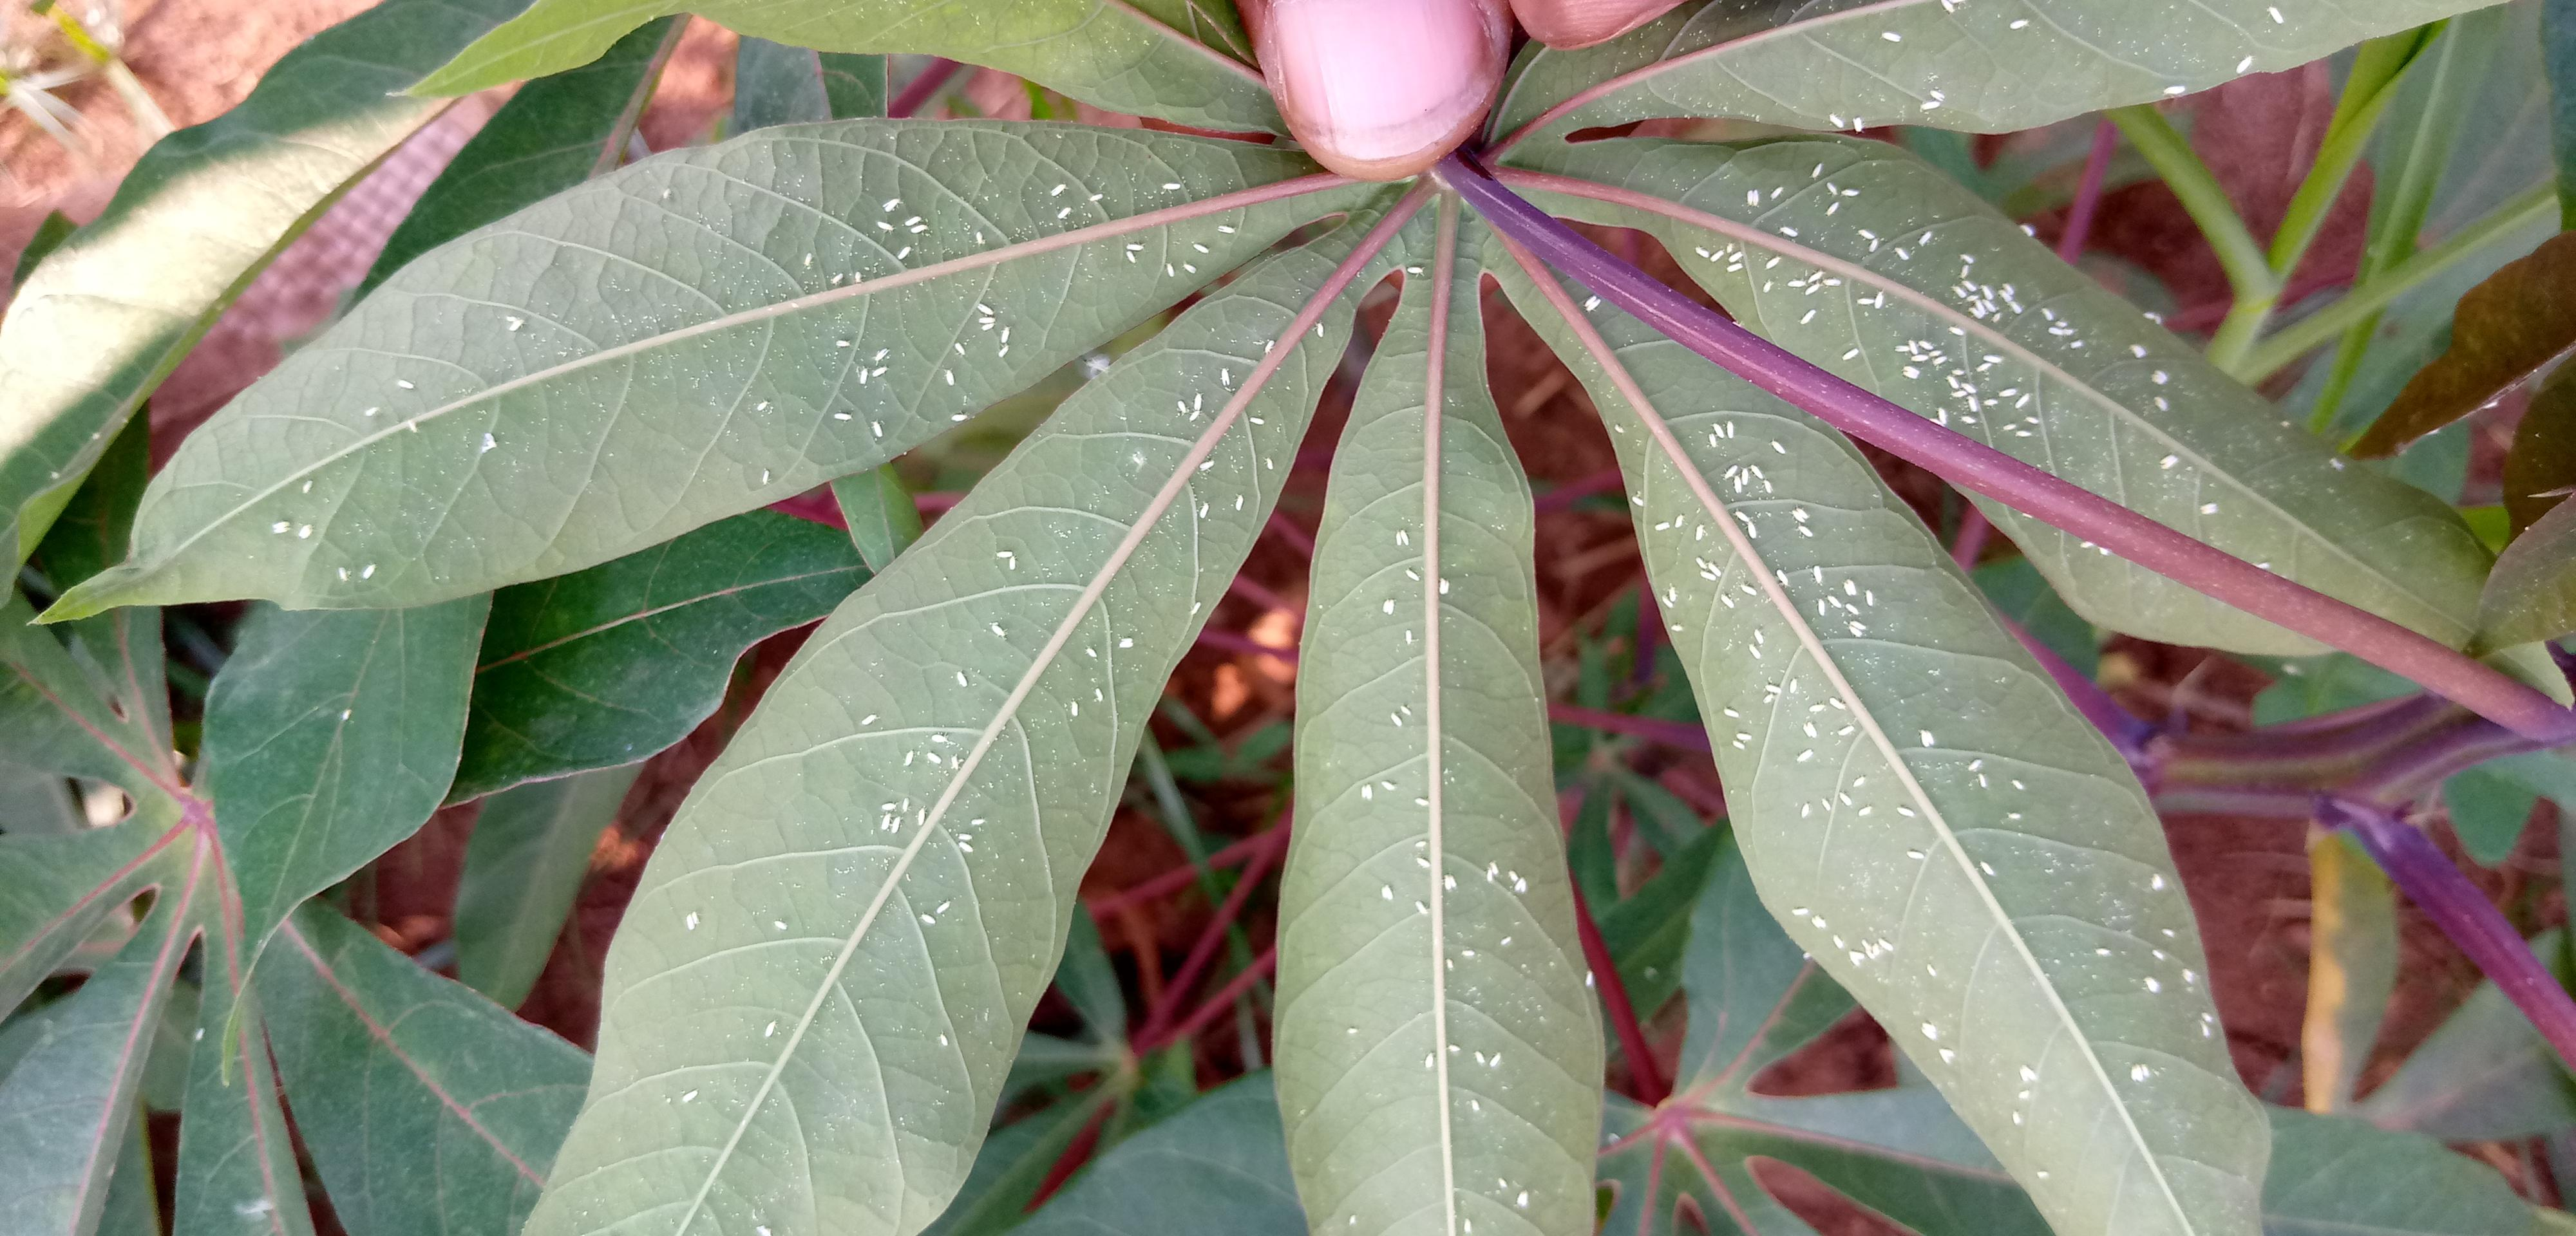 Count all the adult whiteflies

326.